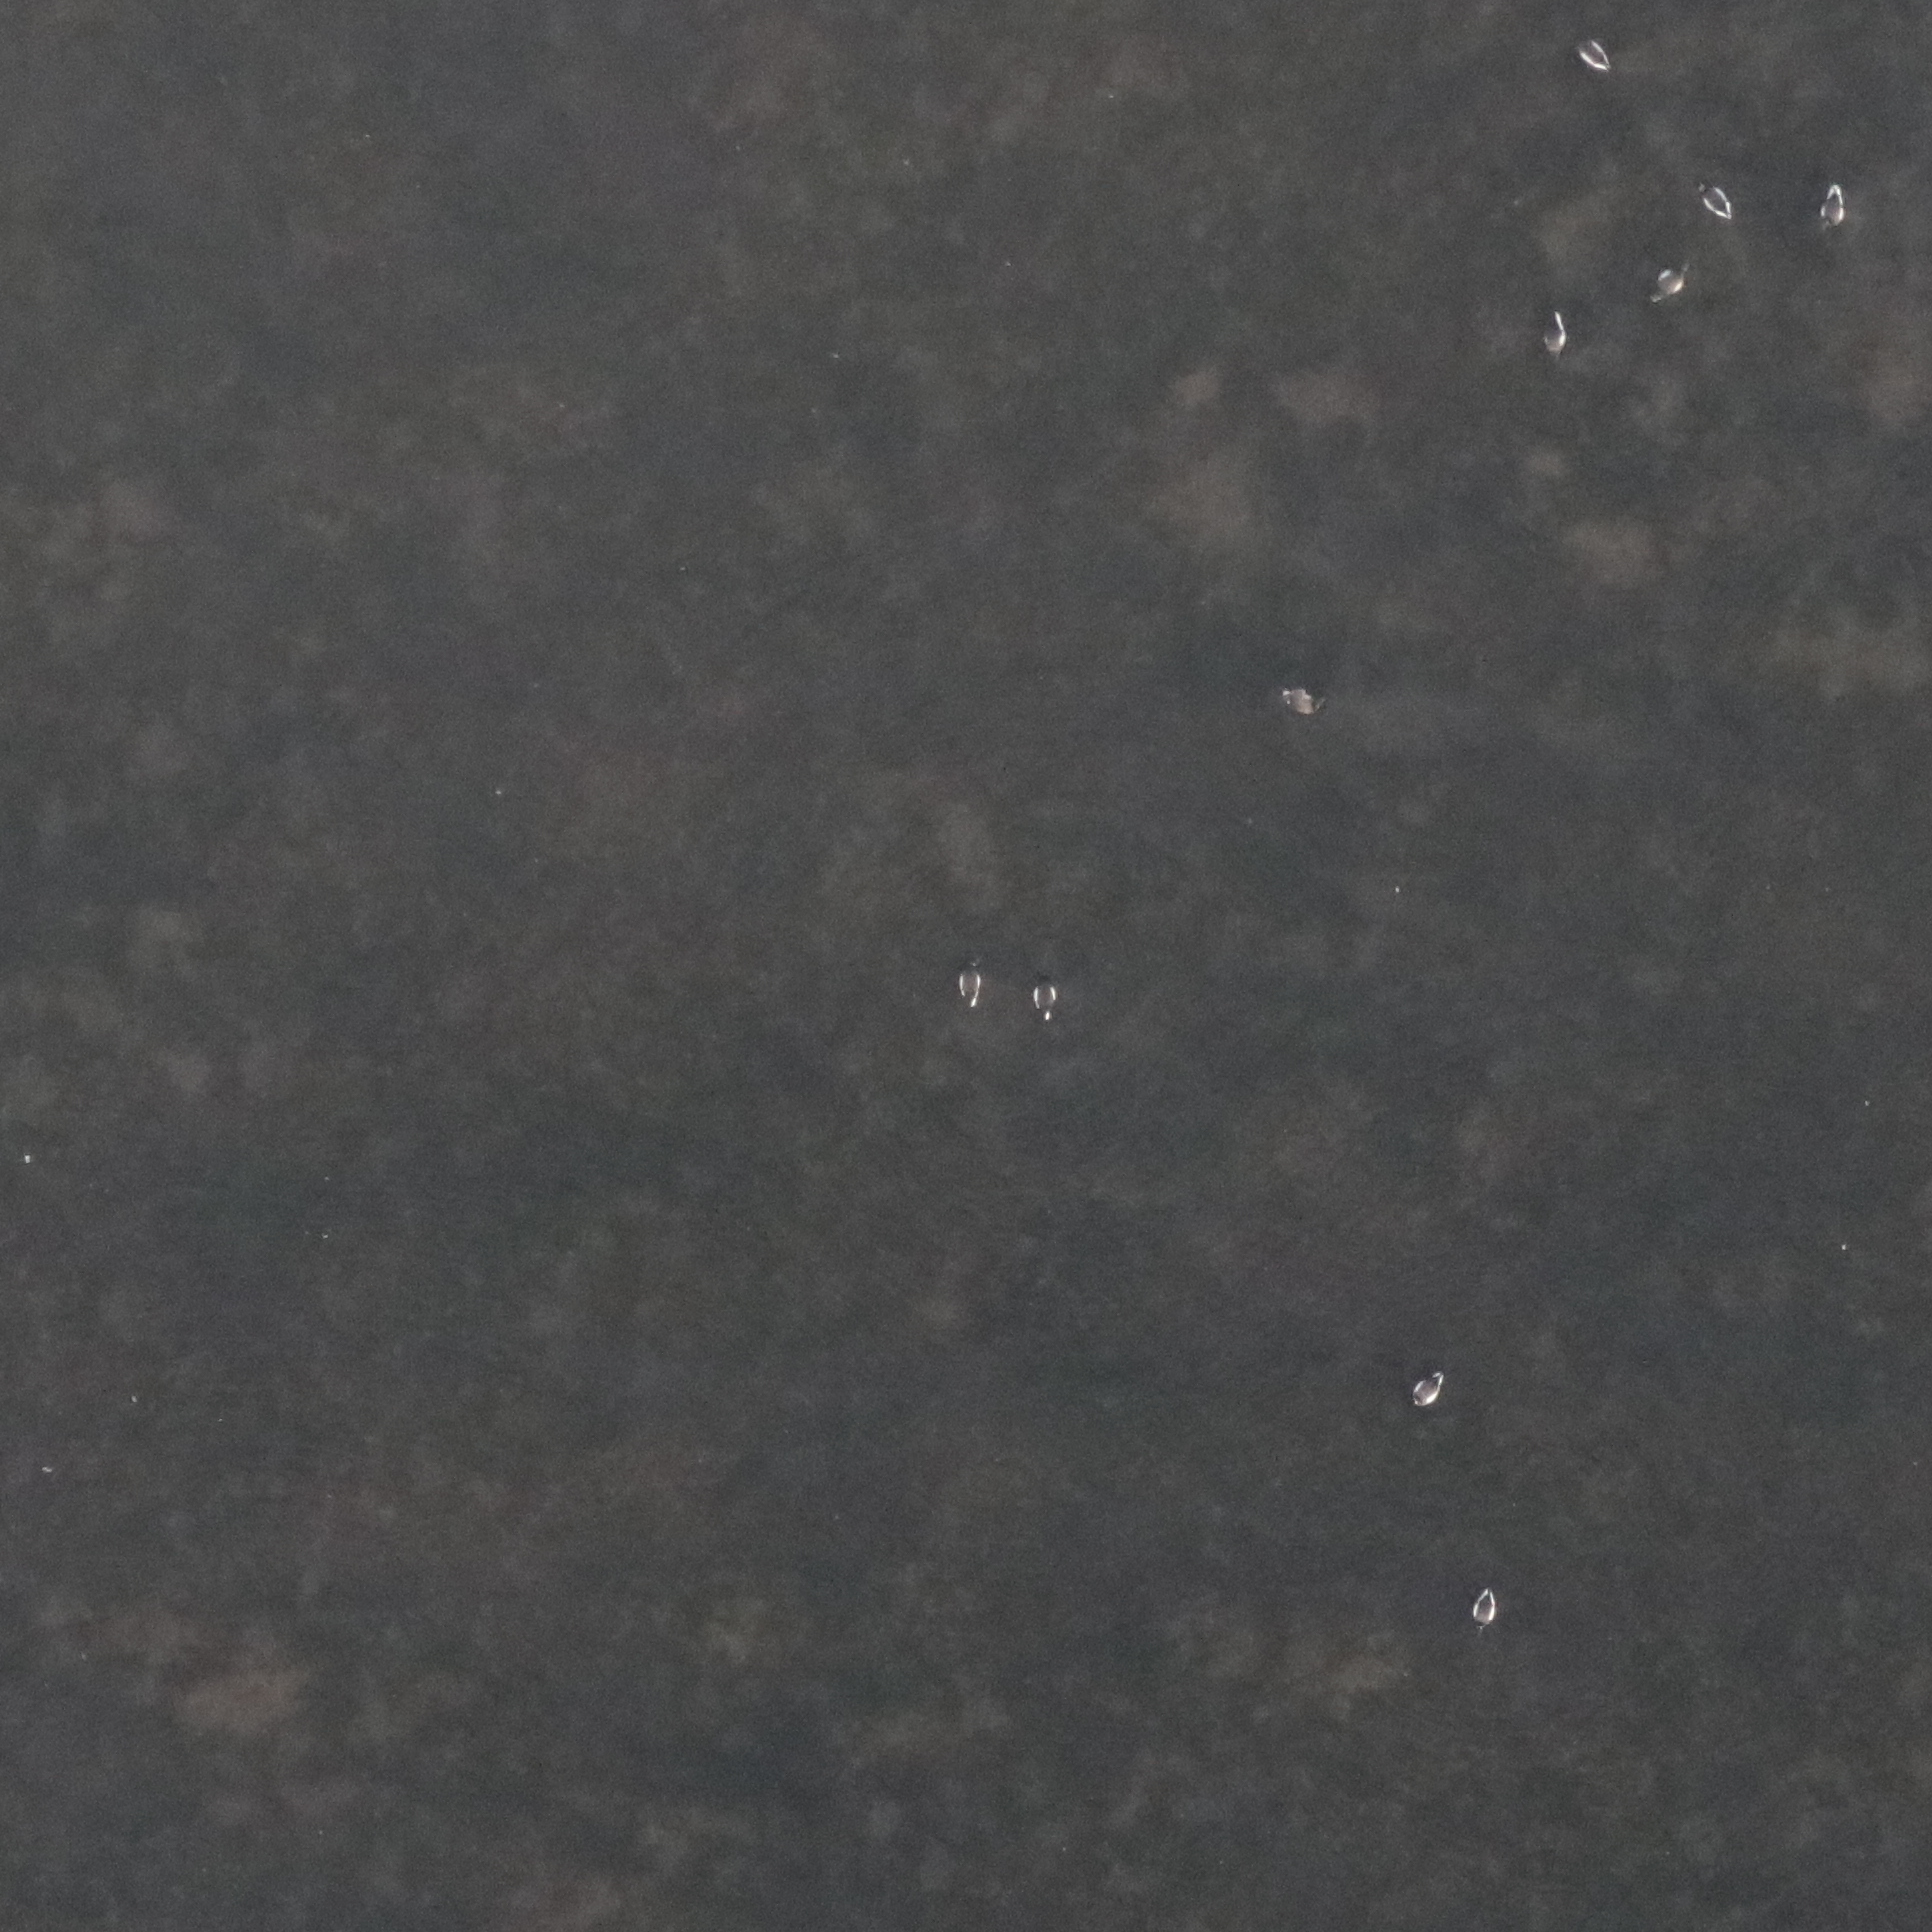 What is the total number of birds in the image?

10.